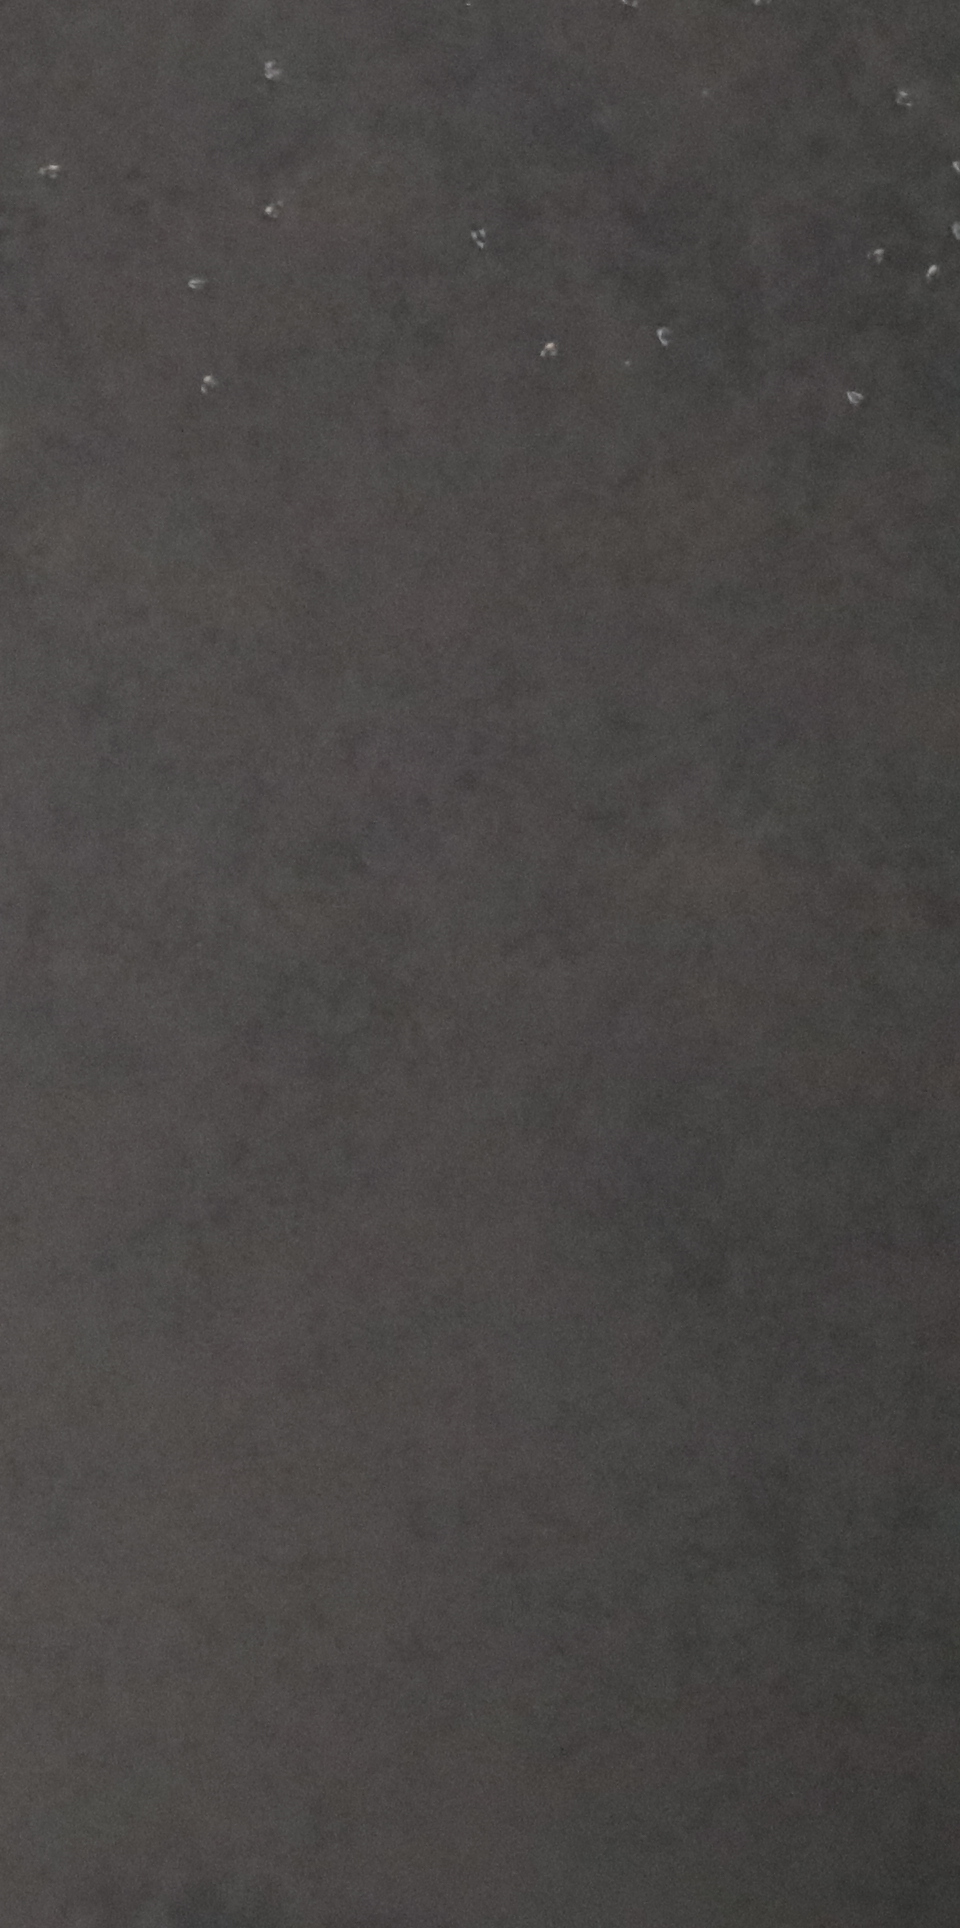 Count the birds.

16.